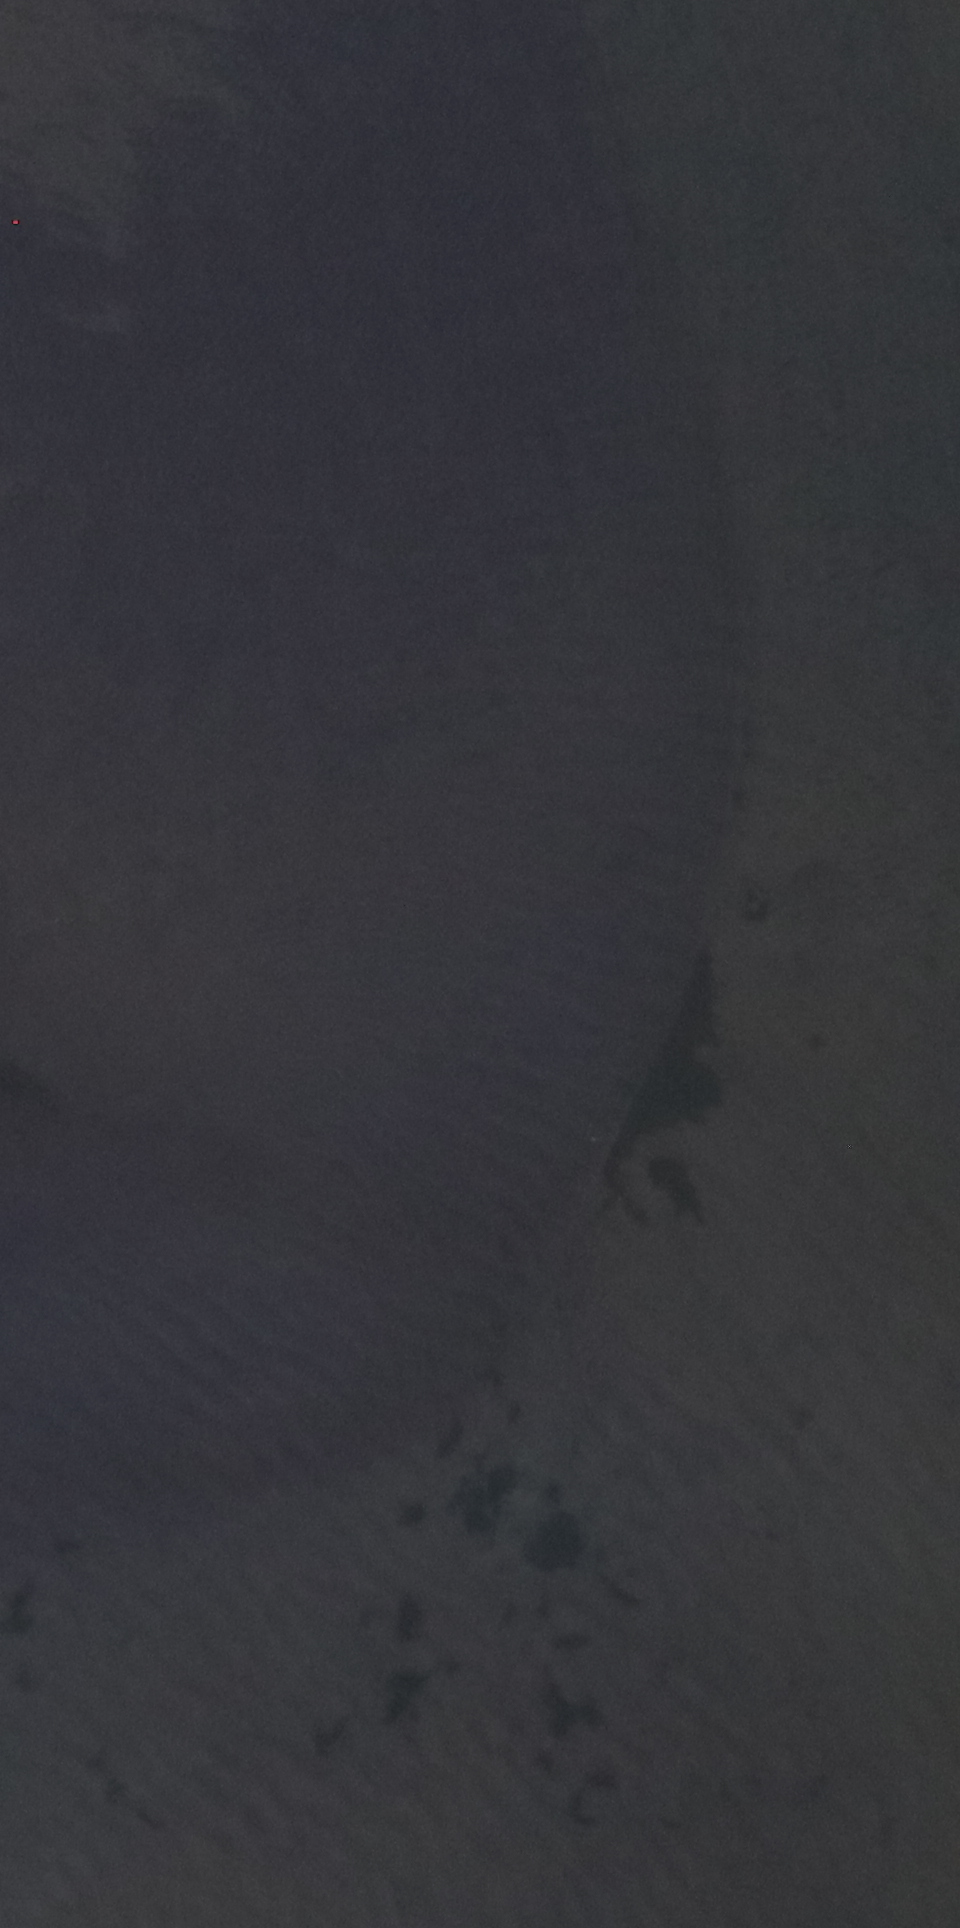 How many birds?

0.